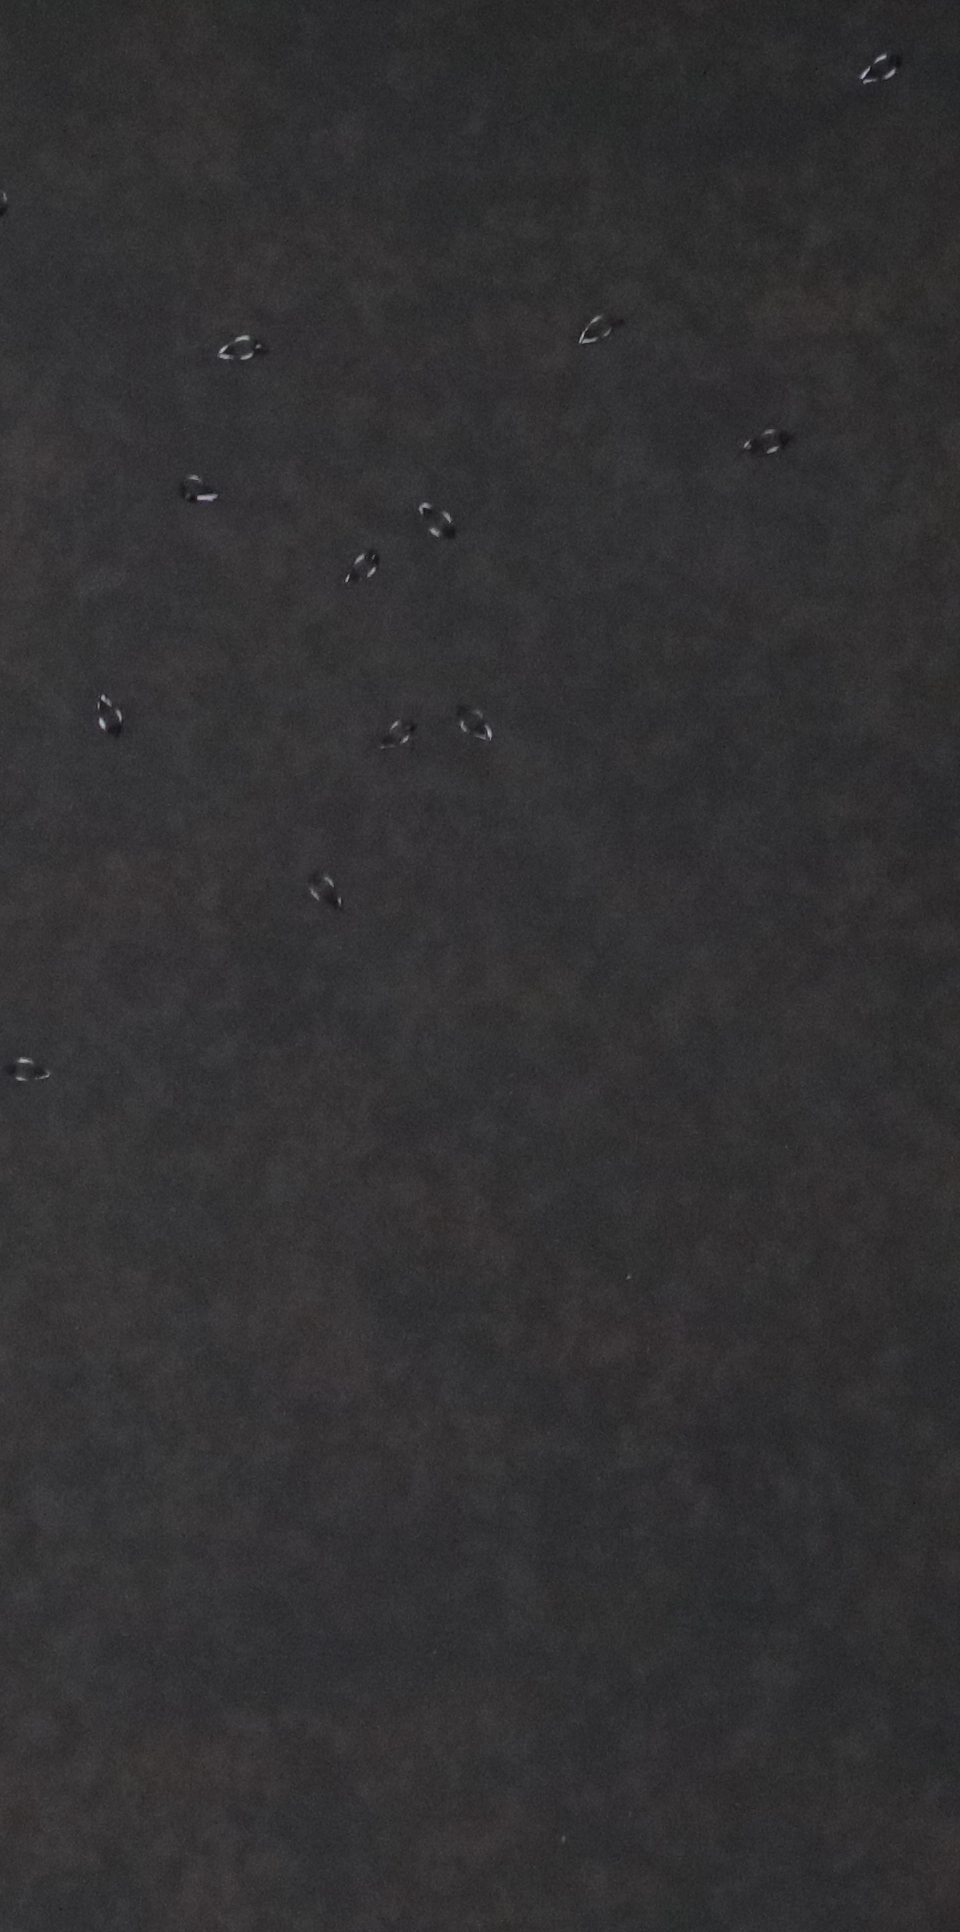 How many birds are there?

12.